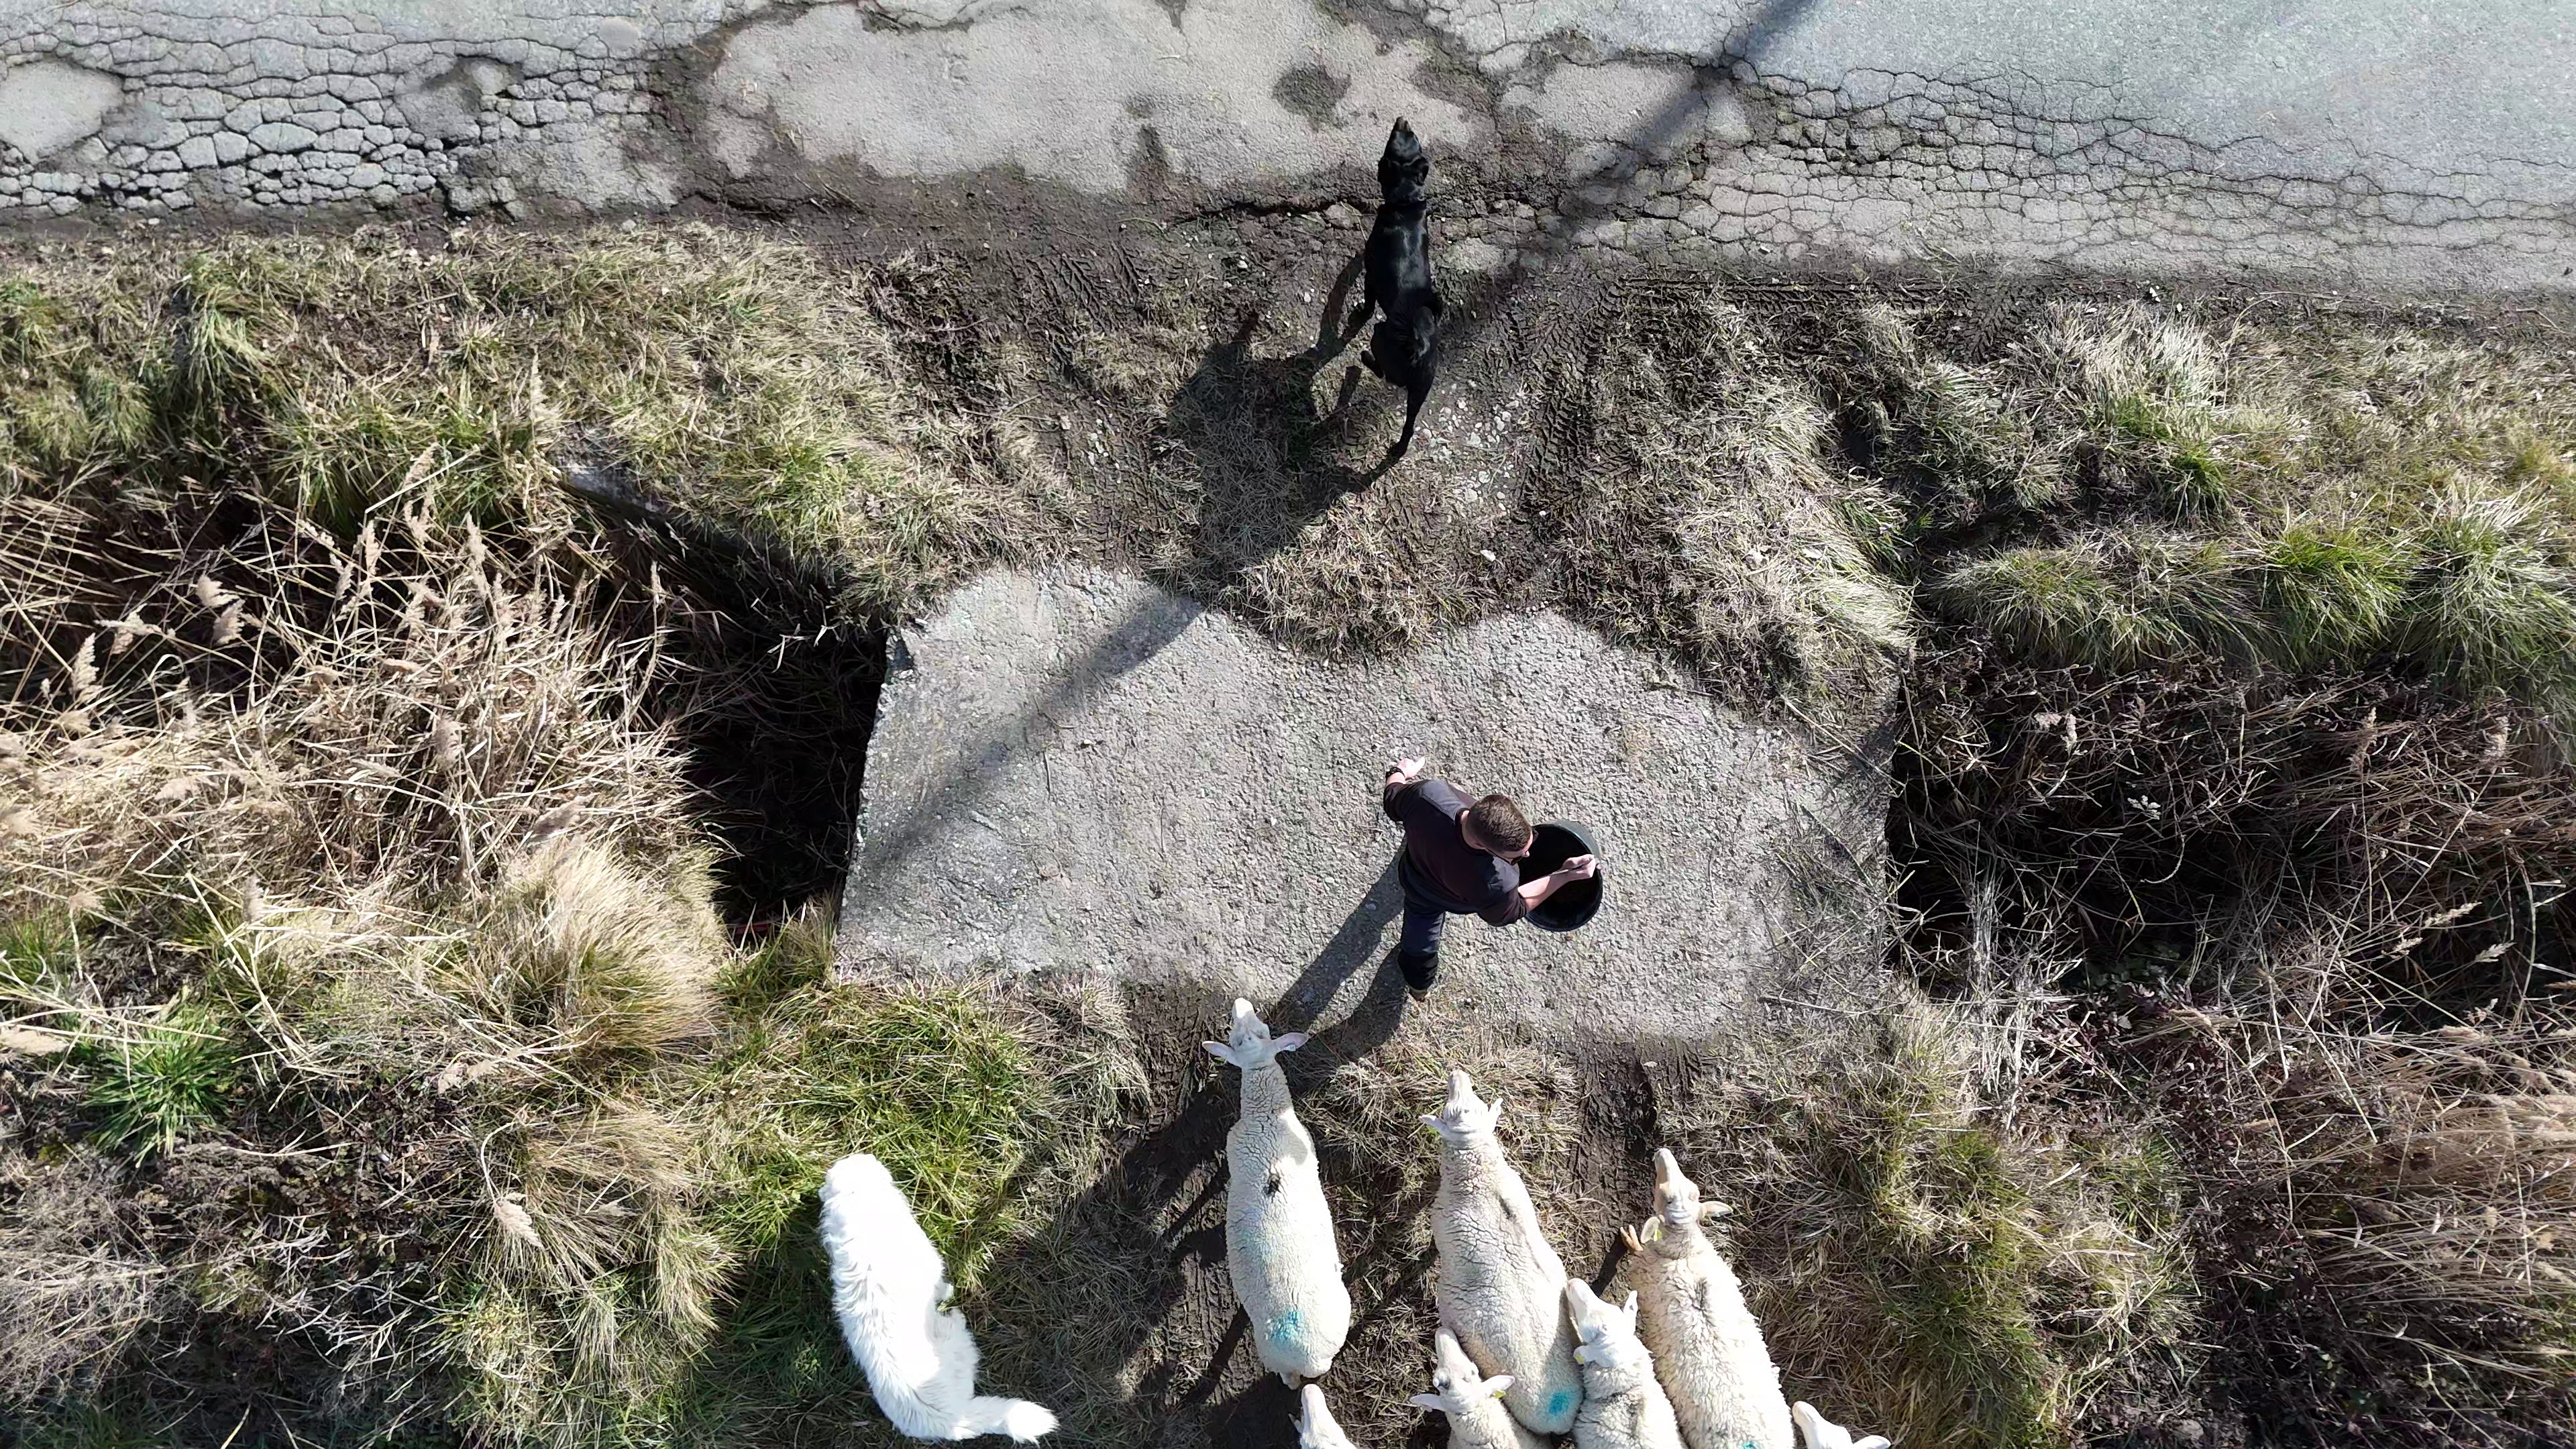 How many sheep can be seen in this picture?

7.